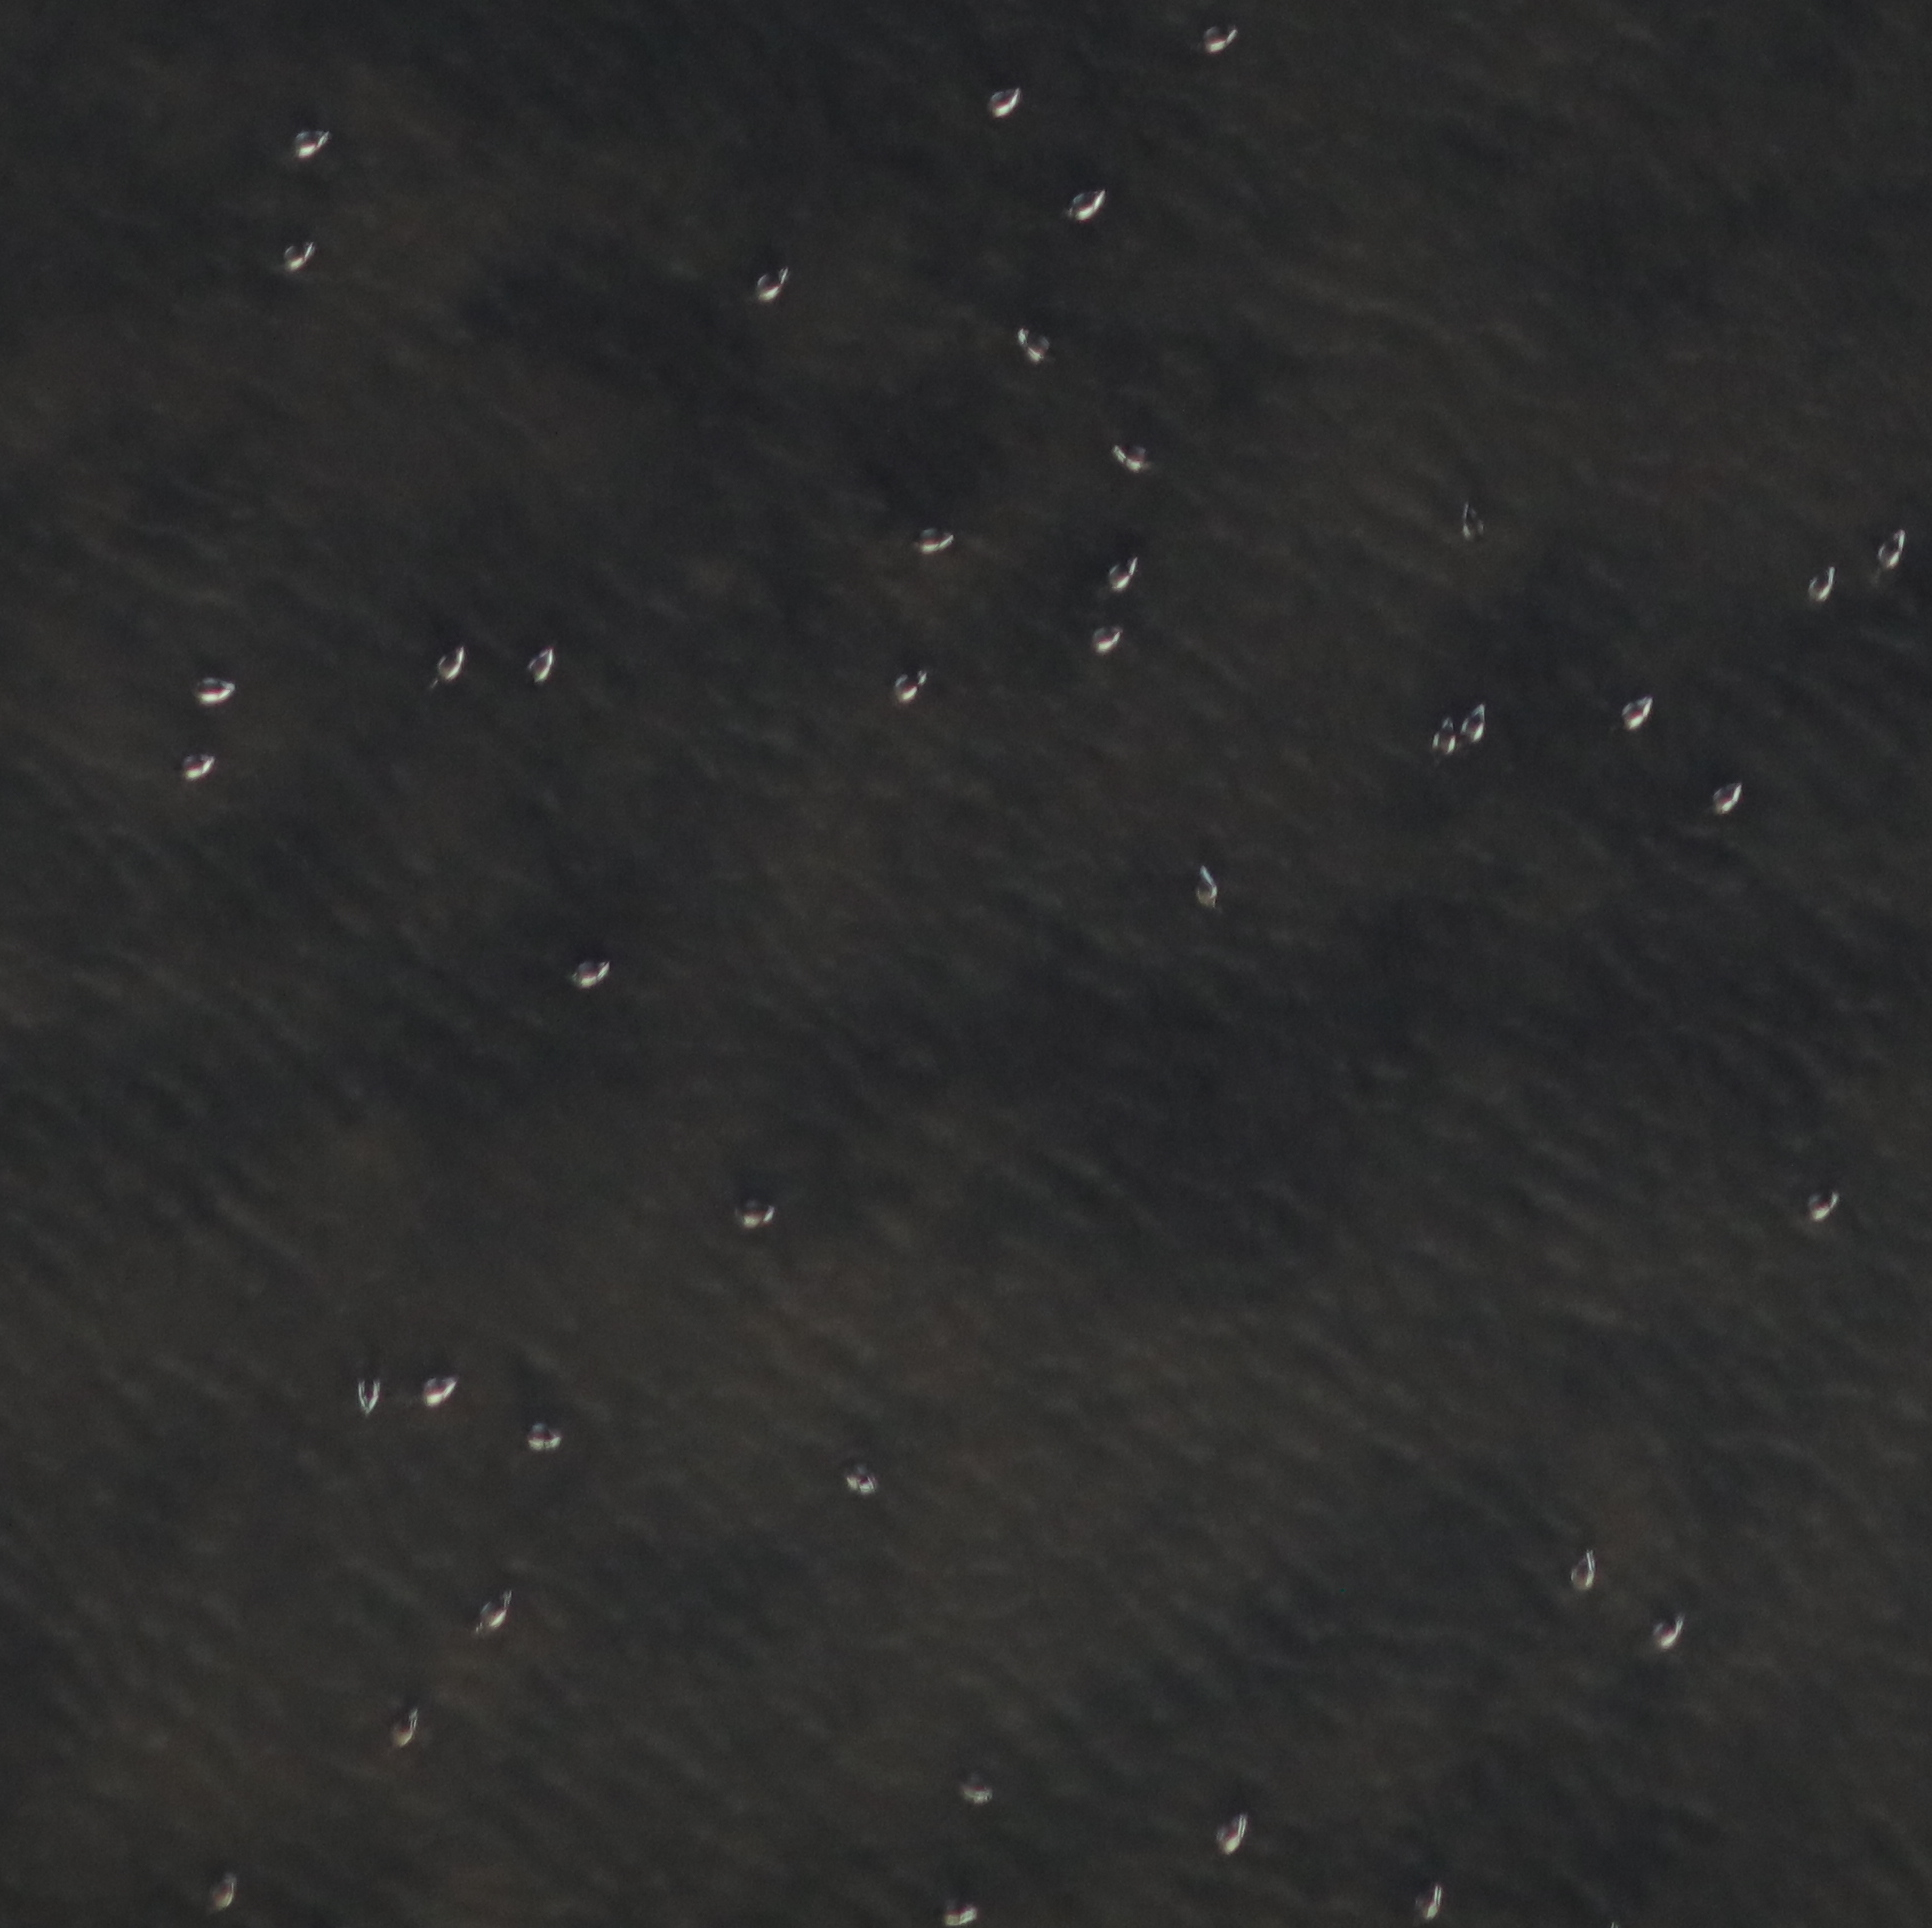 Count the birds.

40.